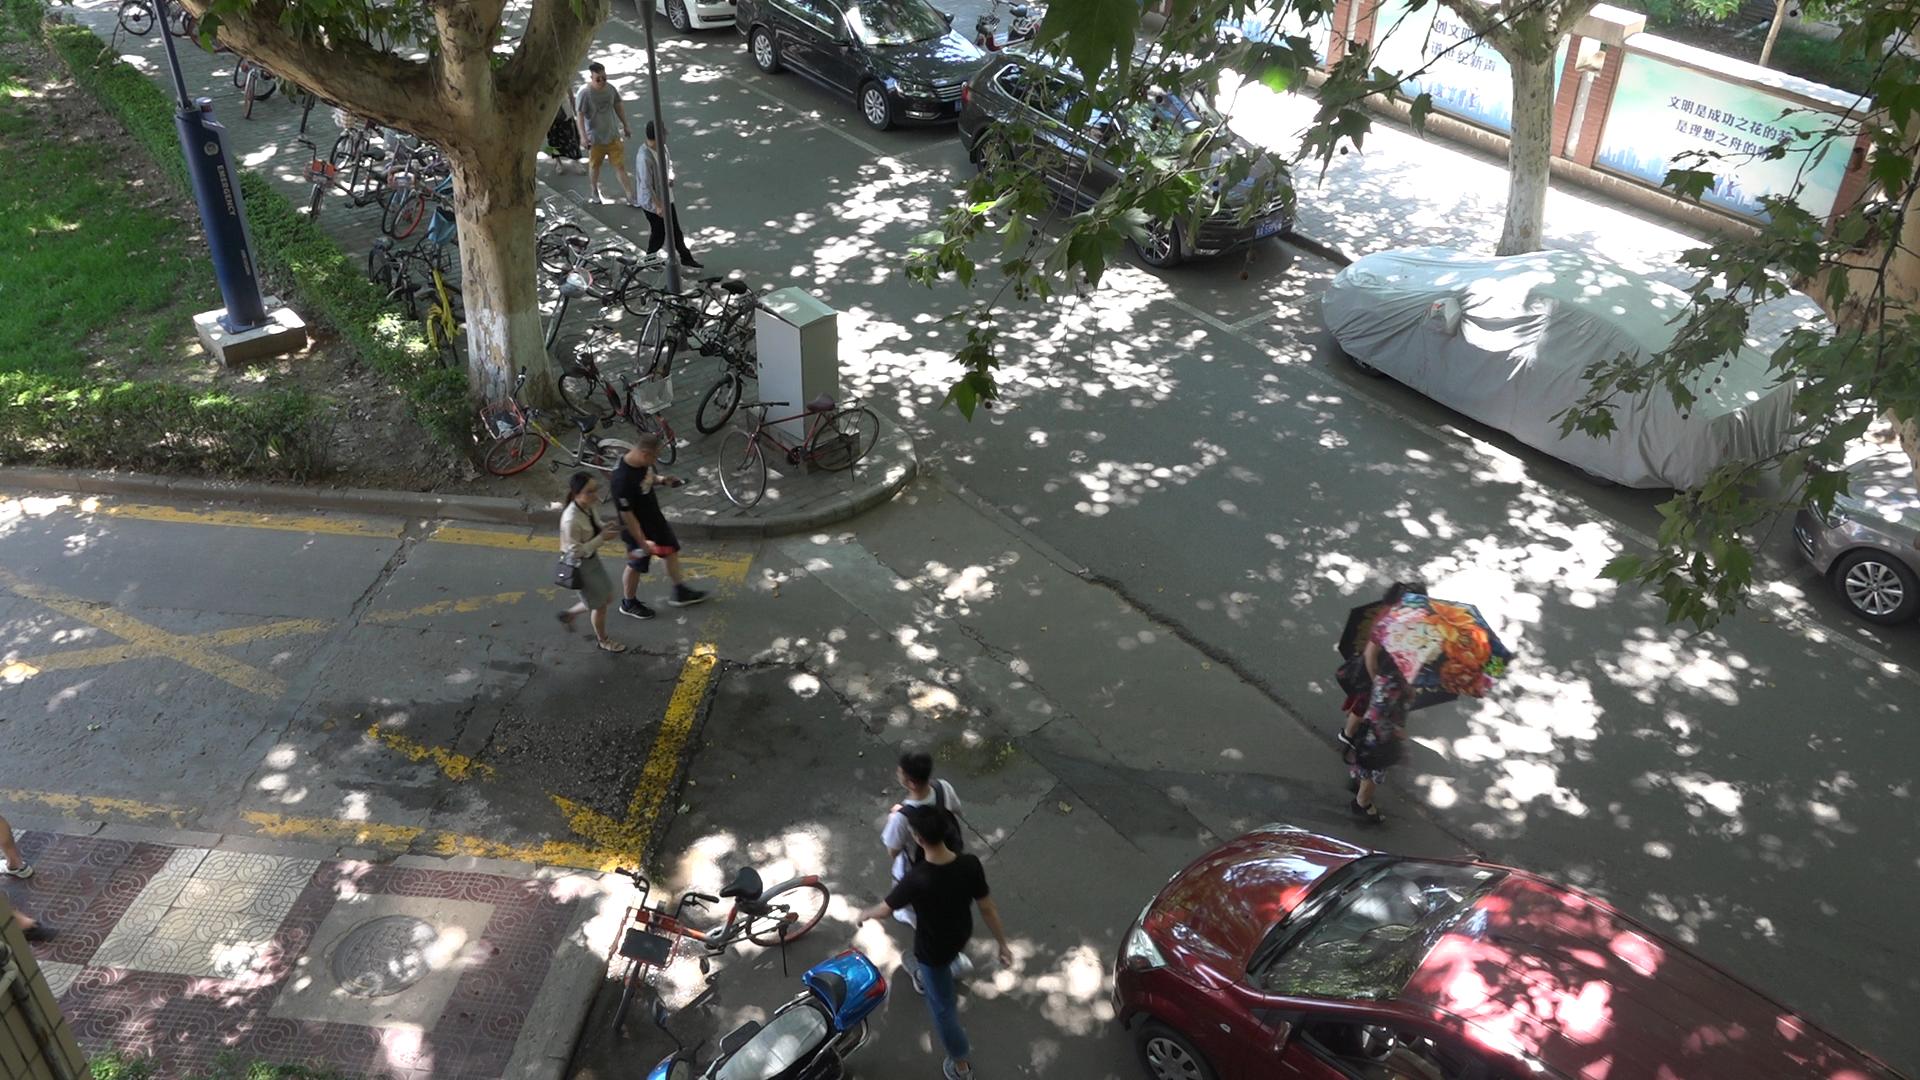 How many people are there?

8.